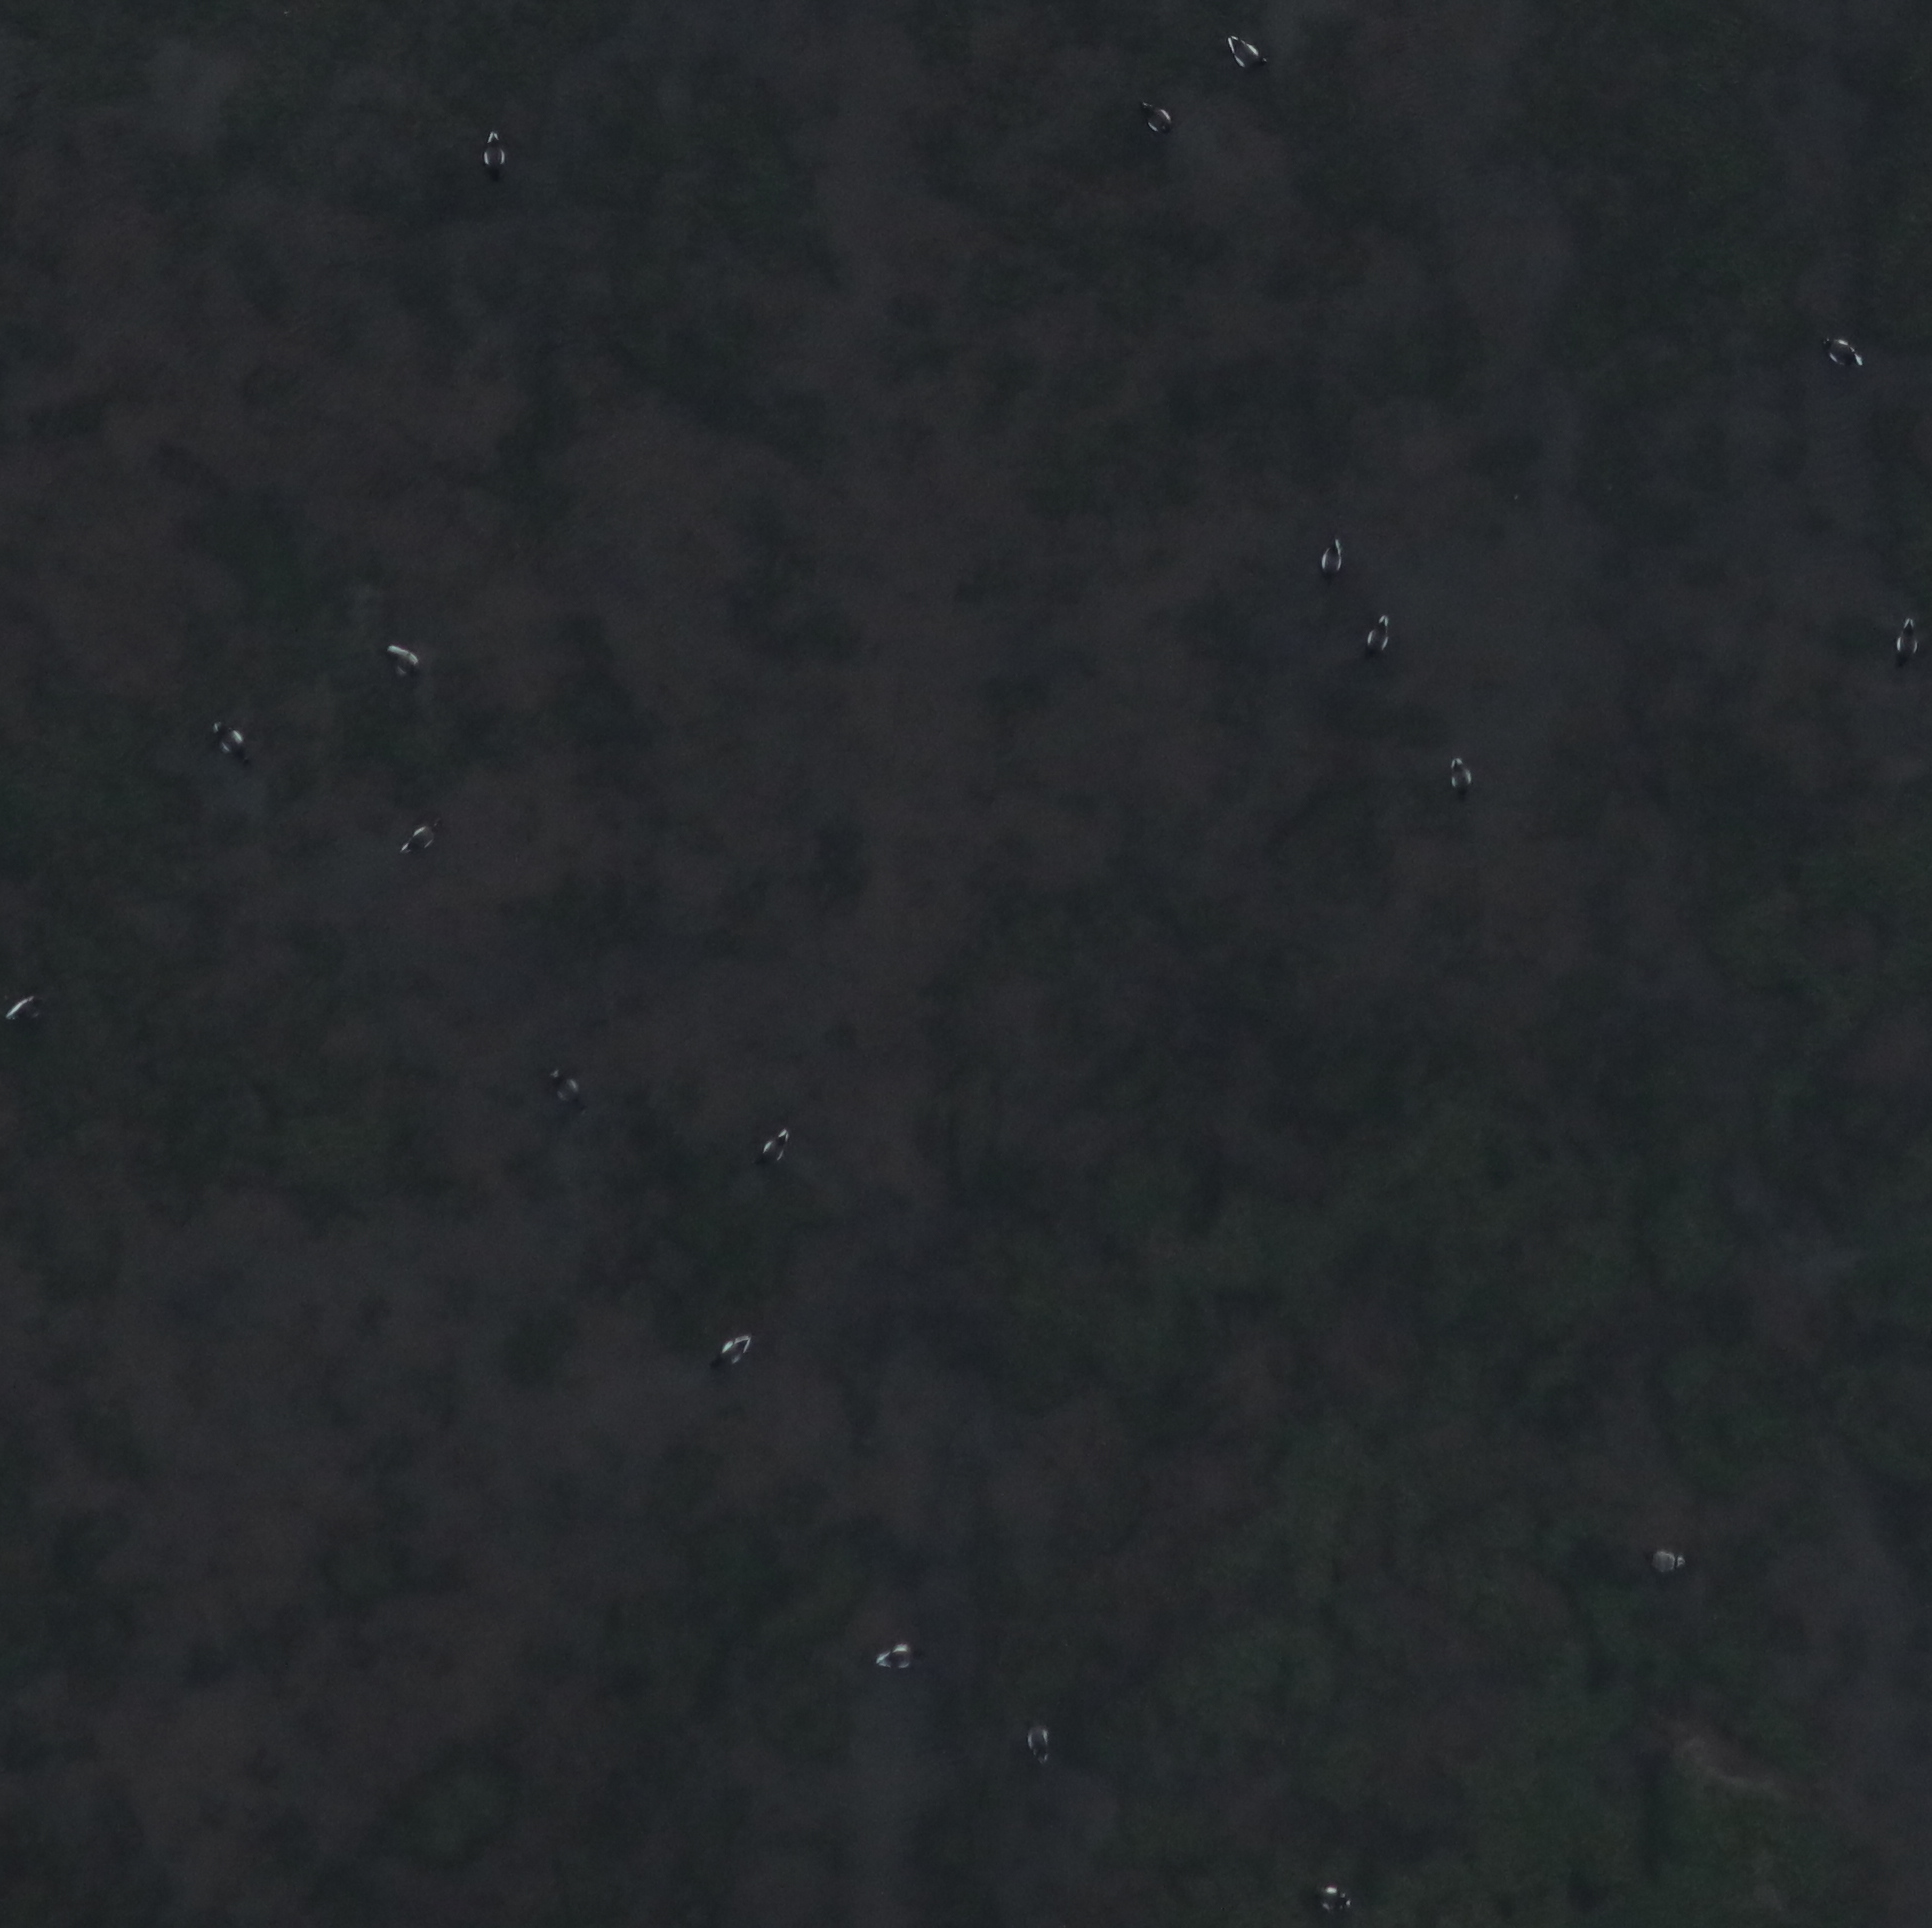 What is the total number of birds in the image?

19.